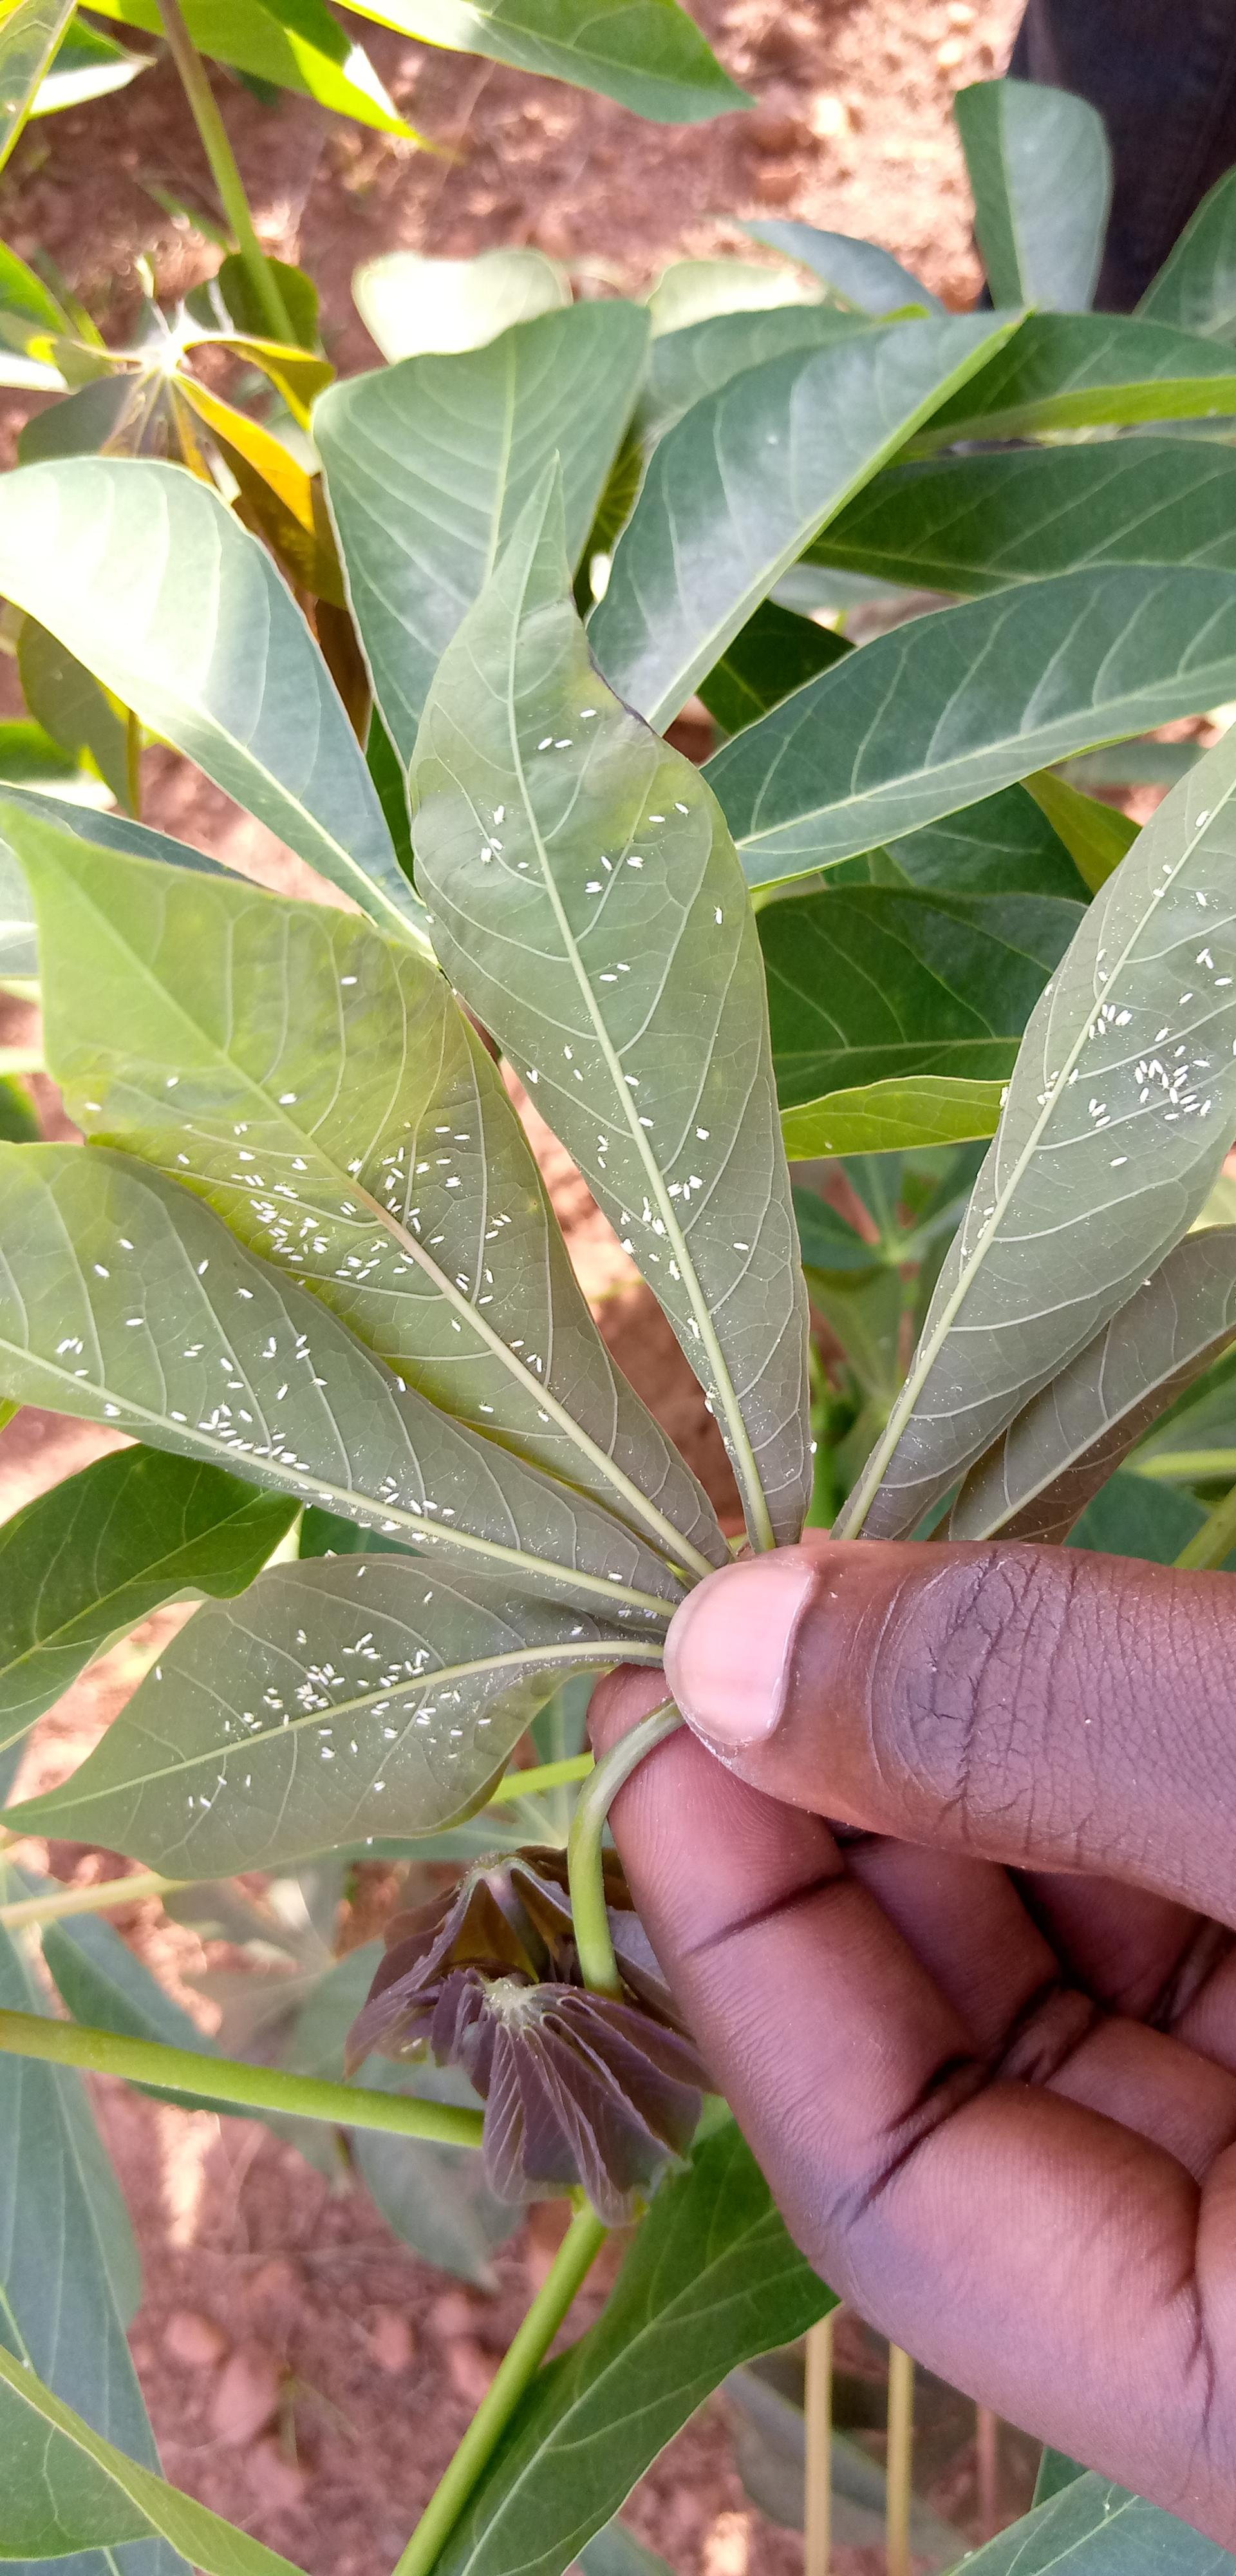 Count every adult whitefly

294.